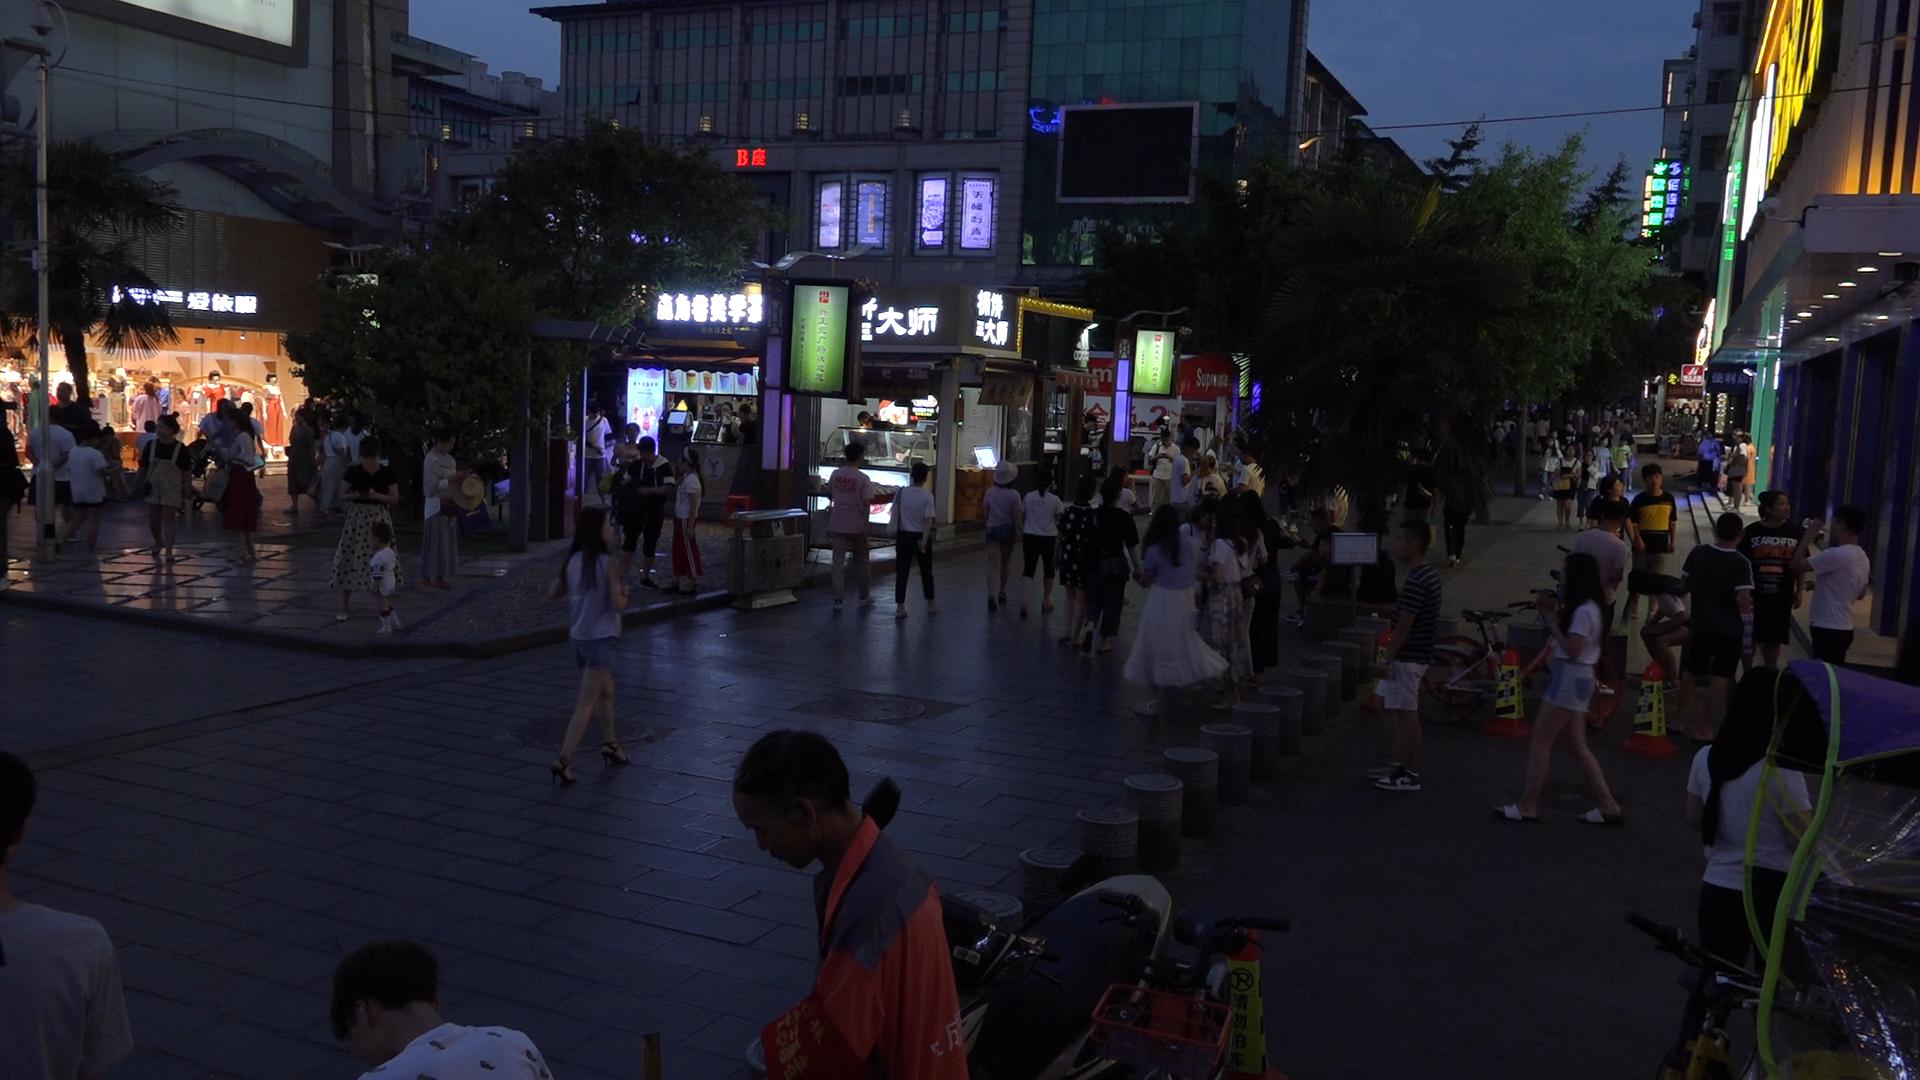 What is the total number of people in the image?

112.